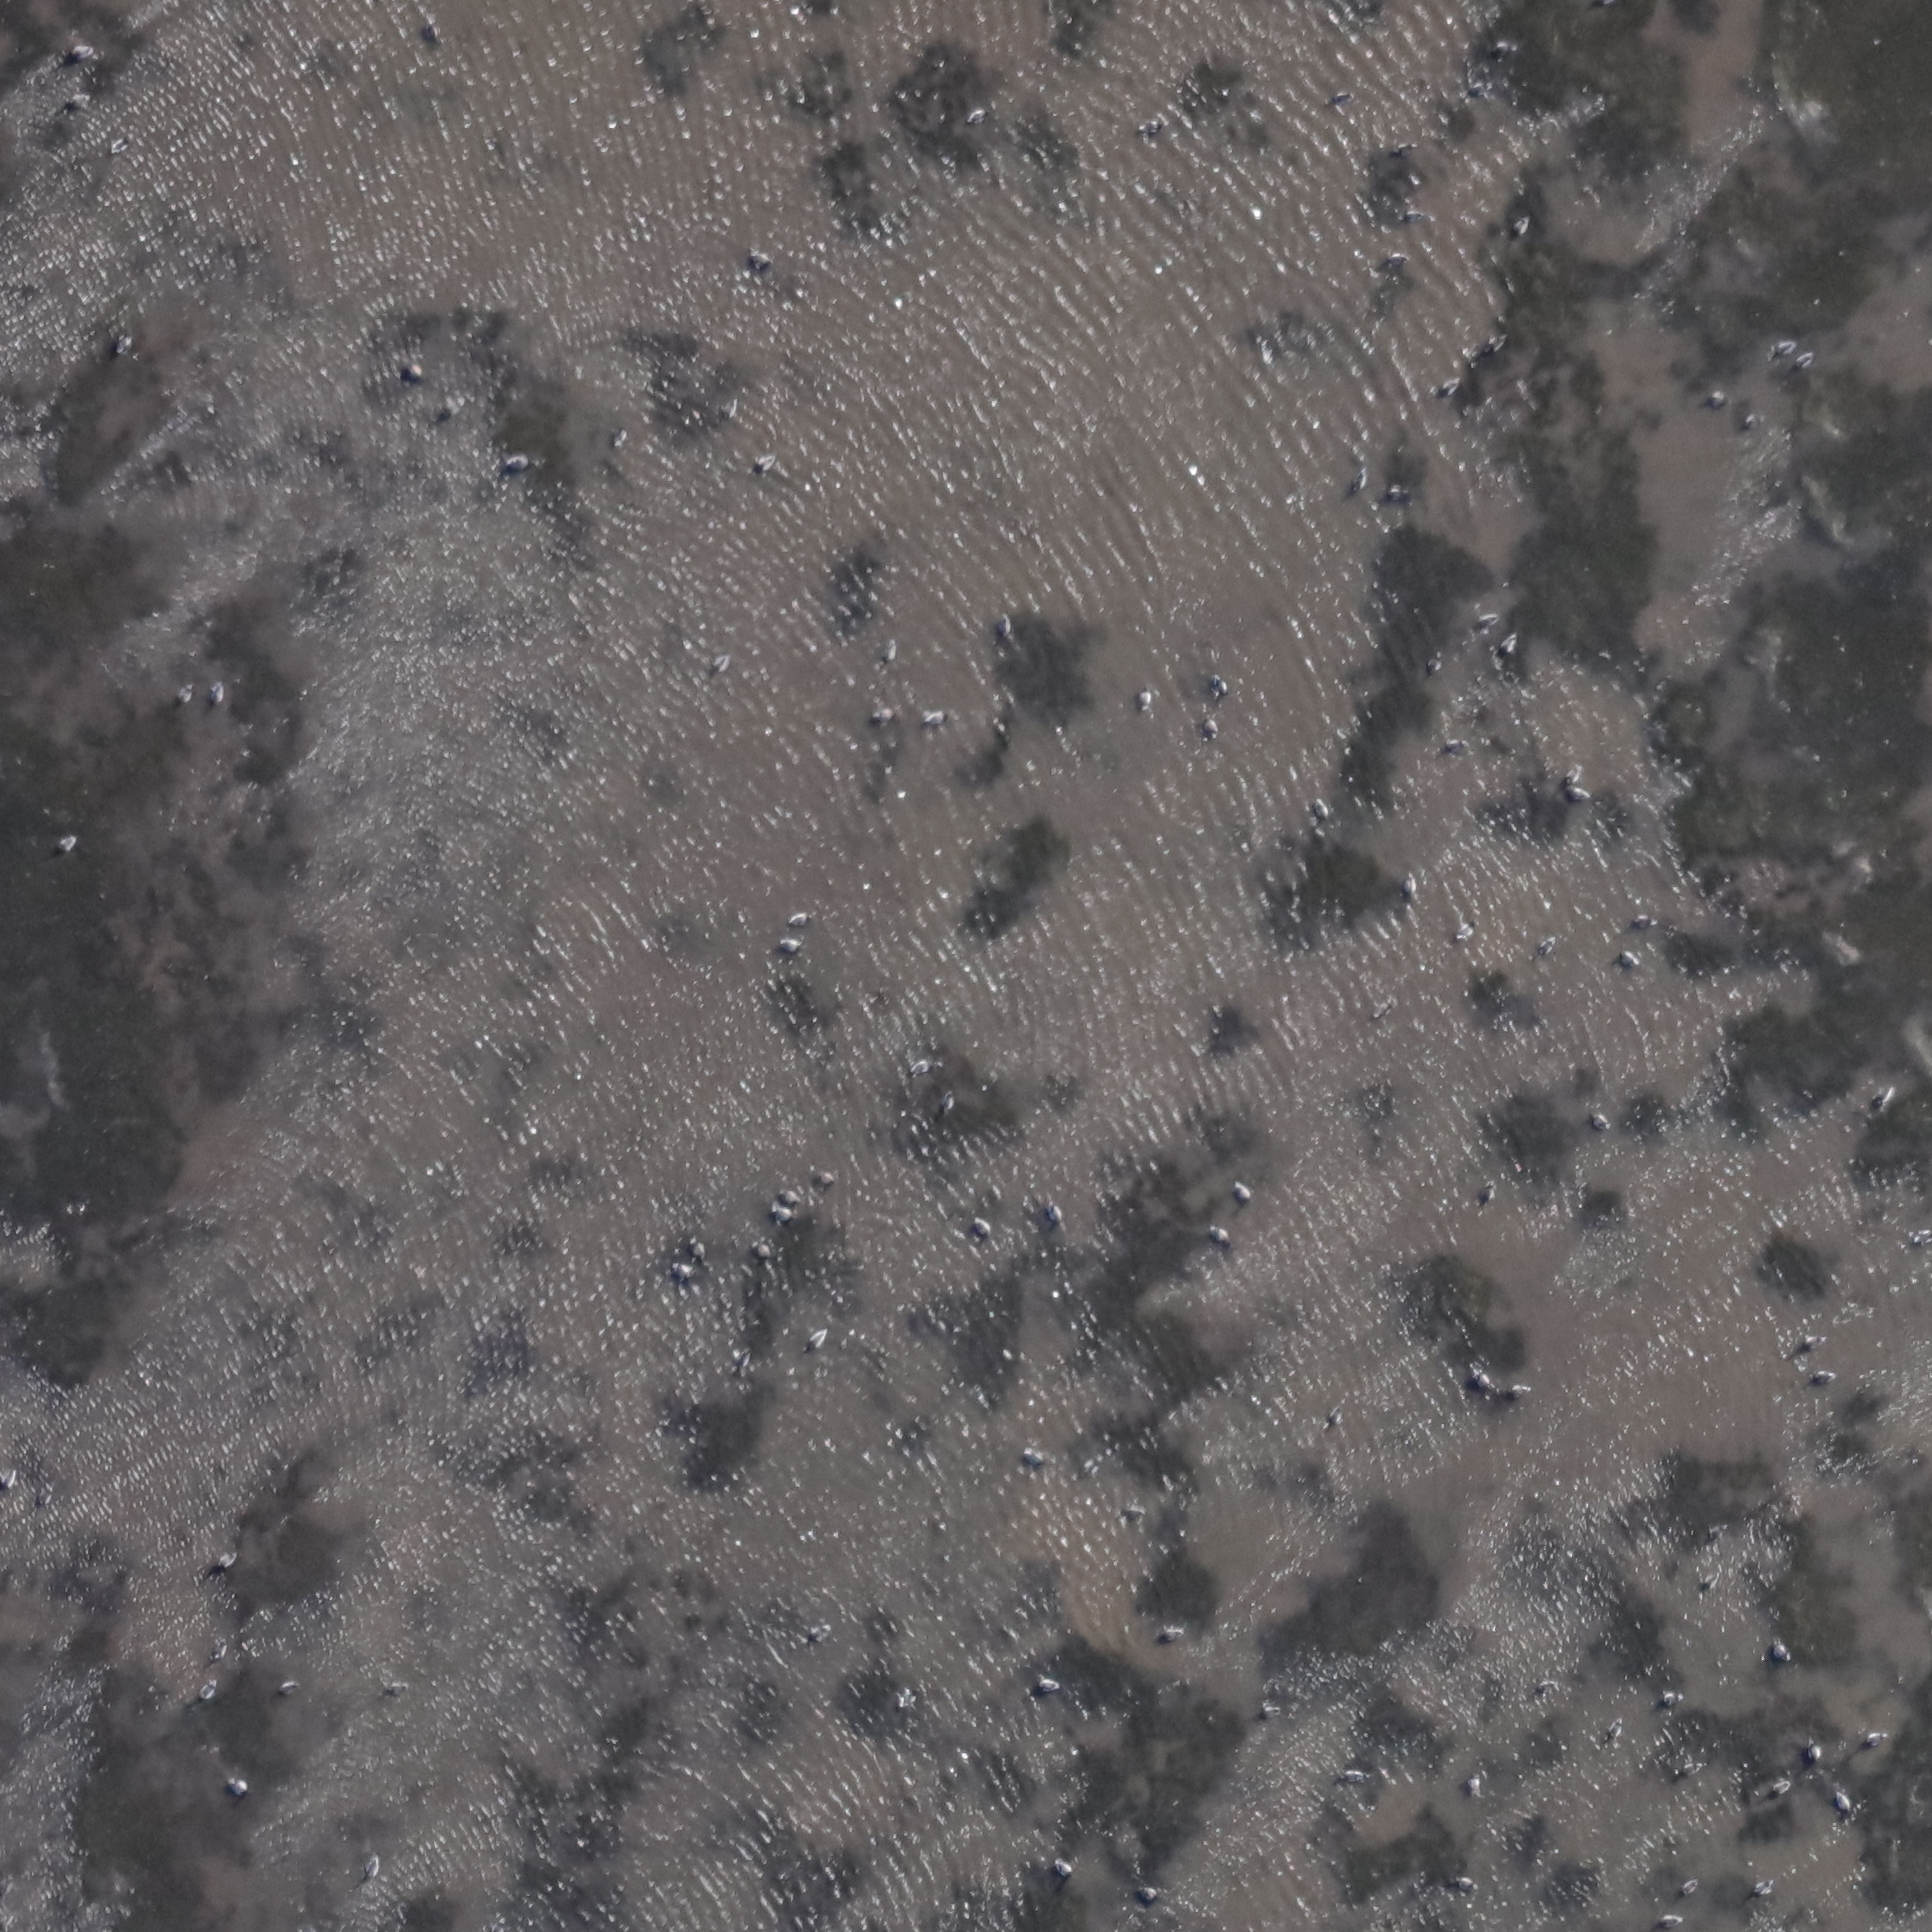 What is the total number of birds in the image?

113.